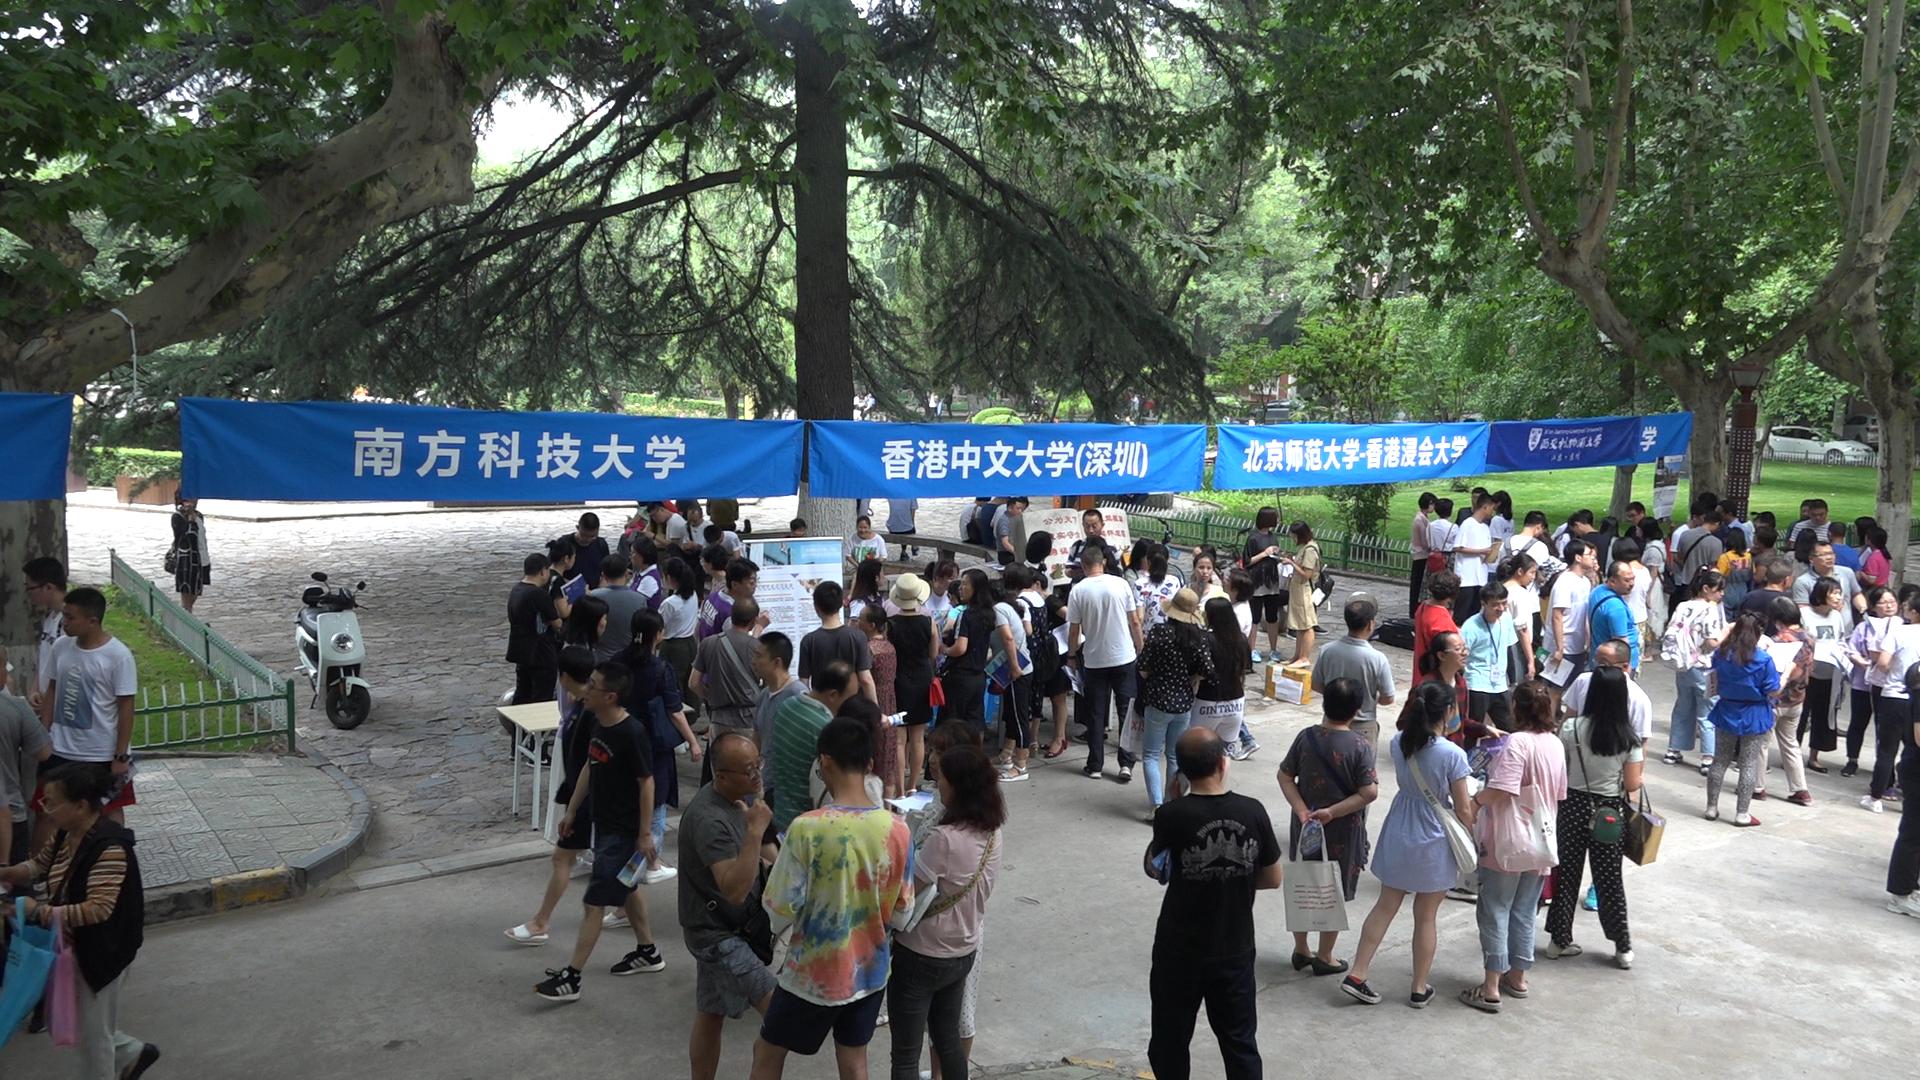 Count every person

106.